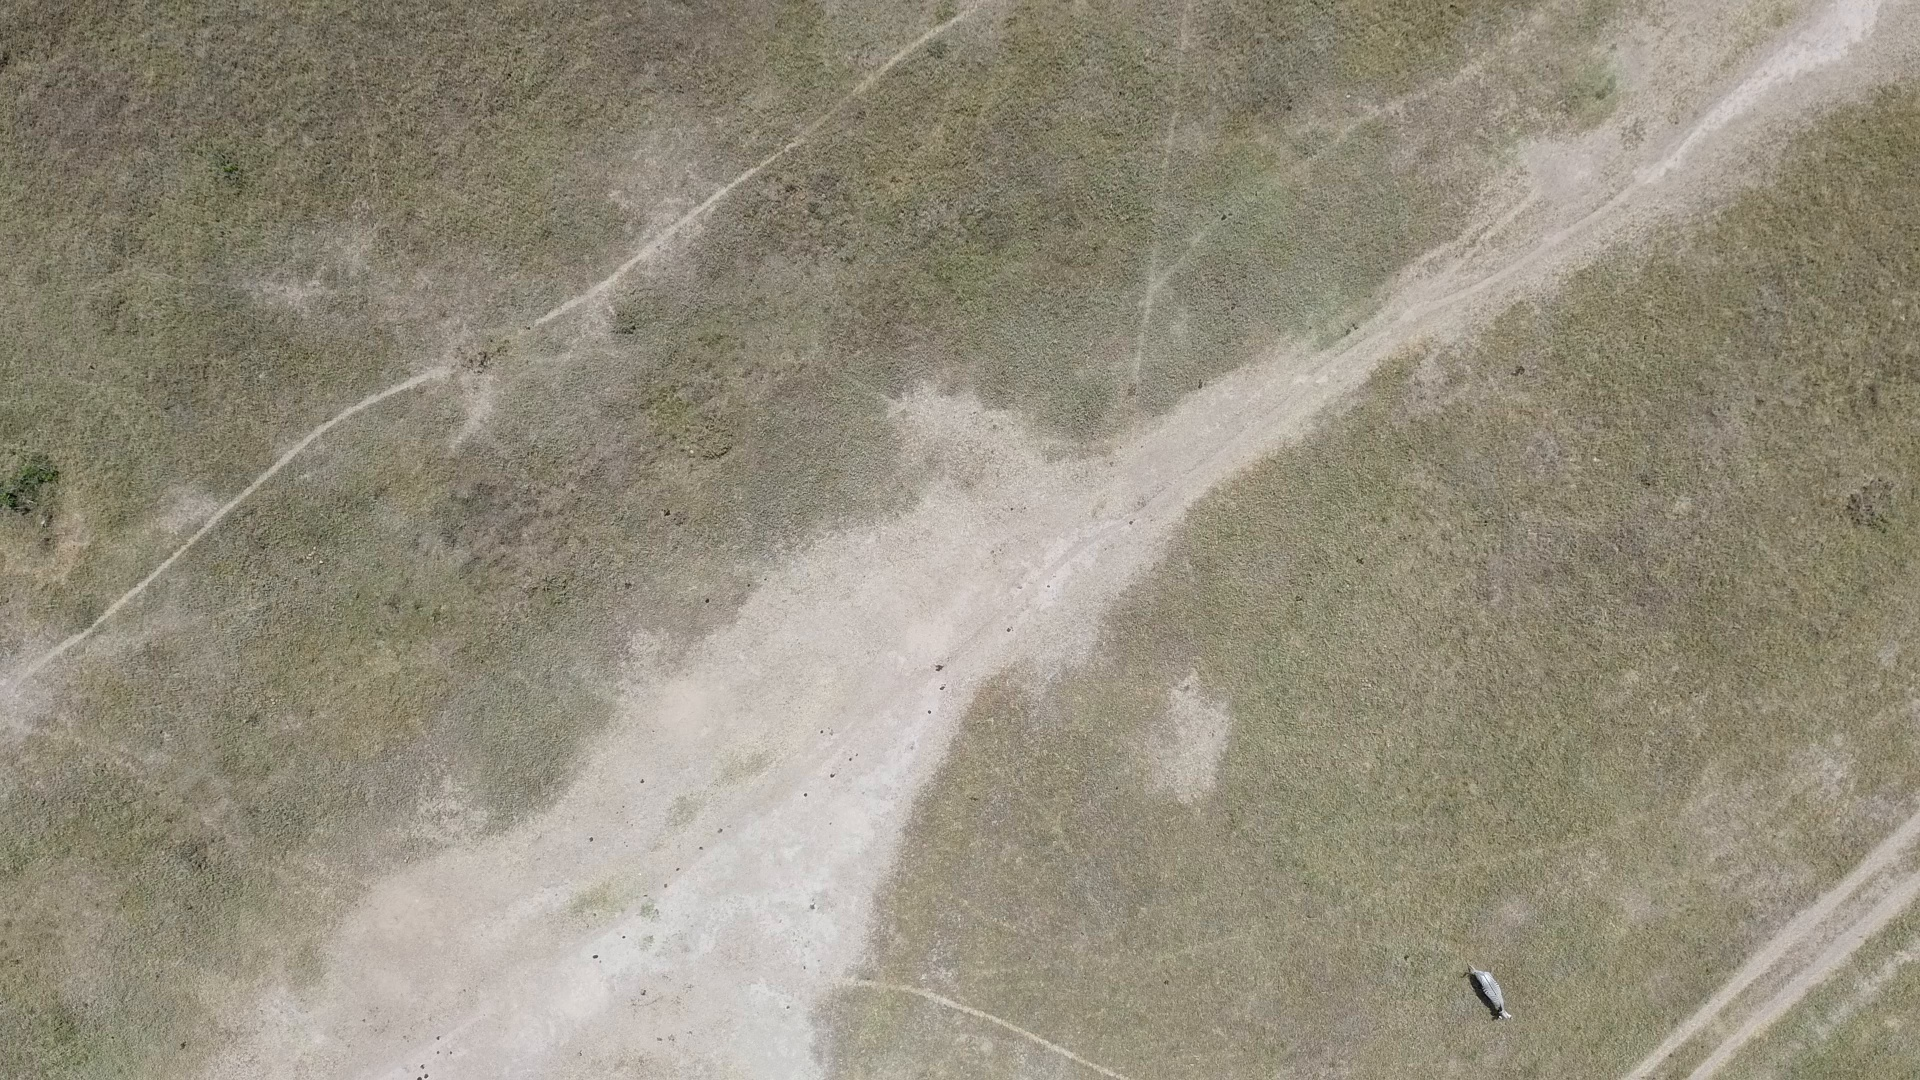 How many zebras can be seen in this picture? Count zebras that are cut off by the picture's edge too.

1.